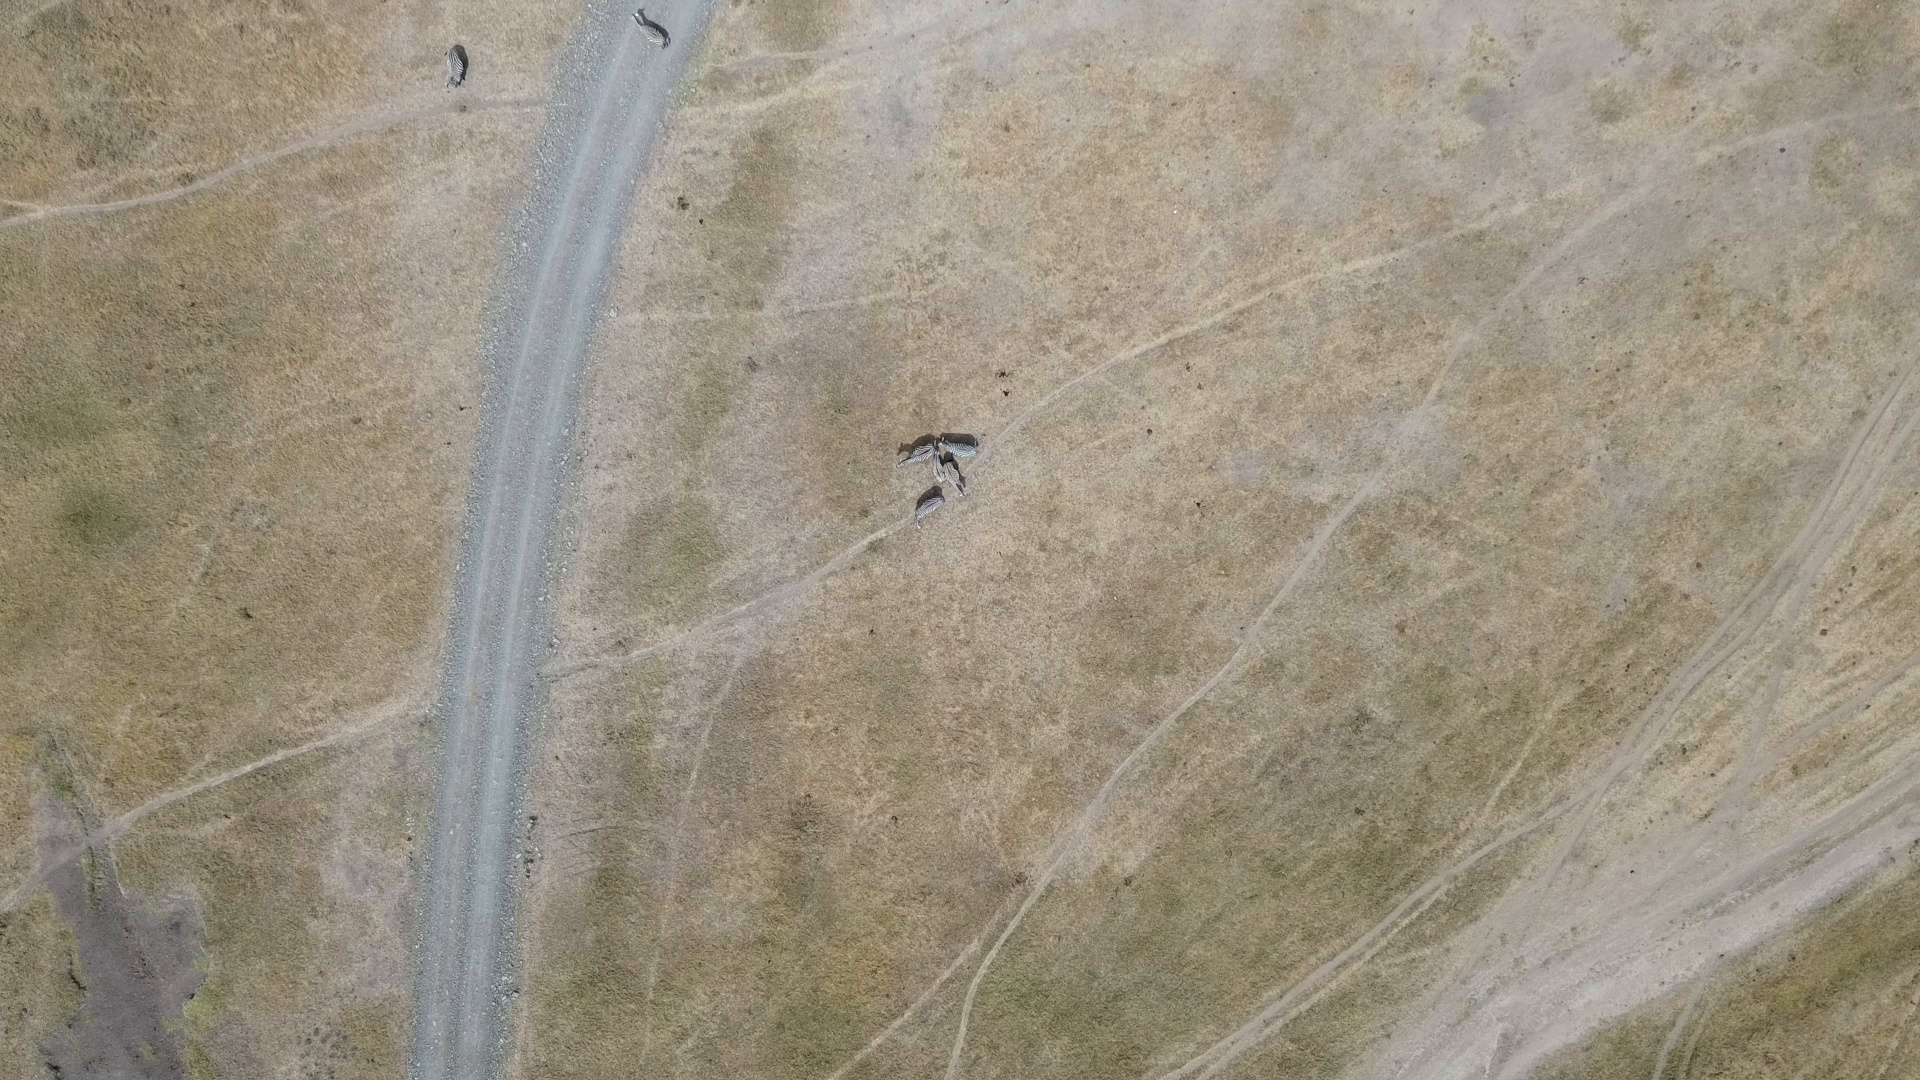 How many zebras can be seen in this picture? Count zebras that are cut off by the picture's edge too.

8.